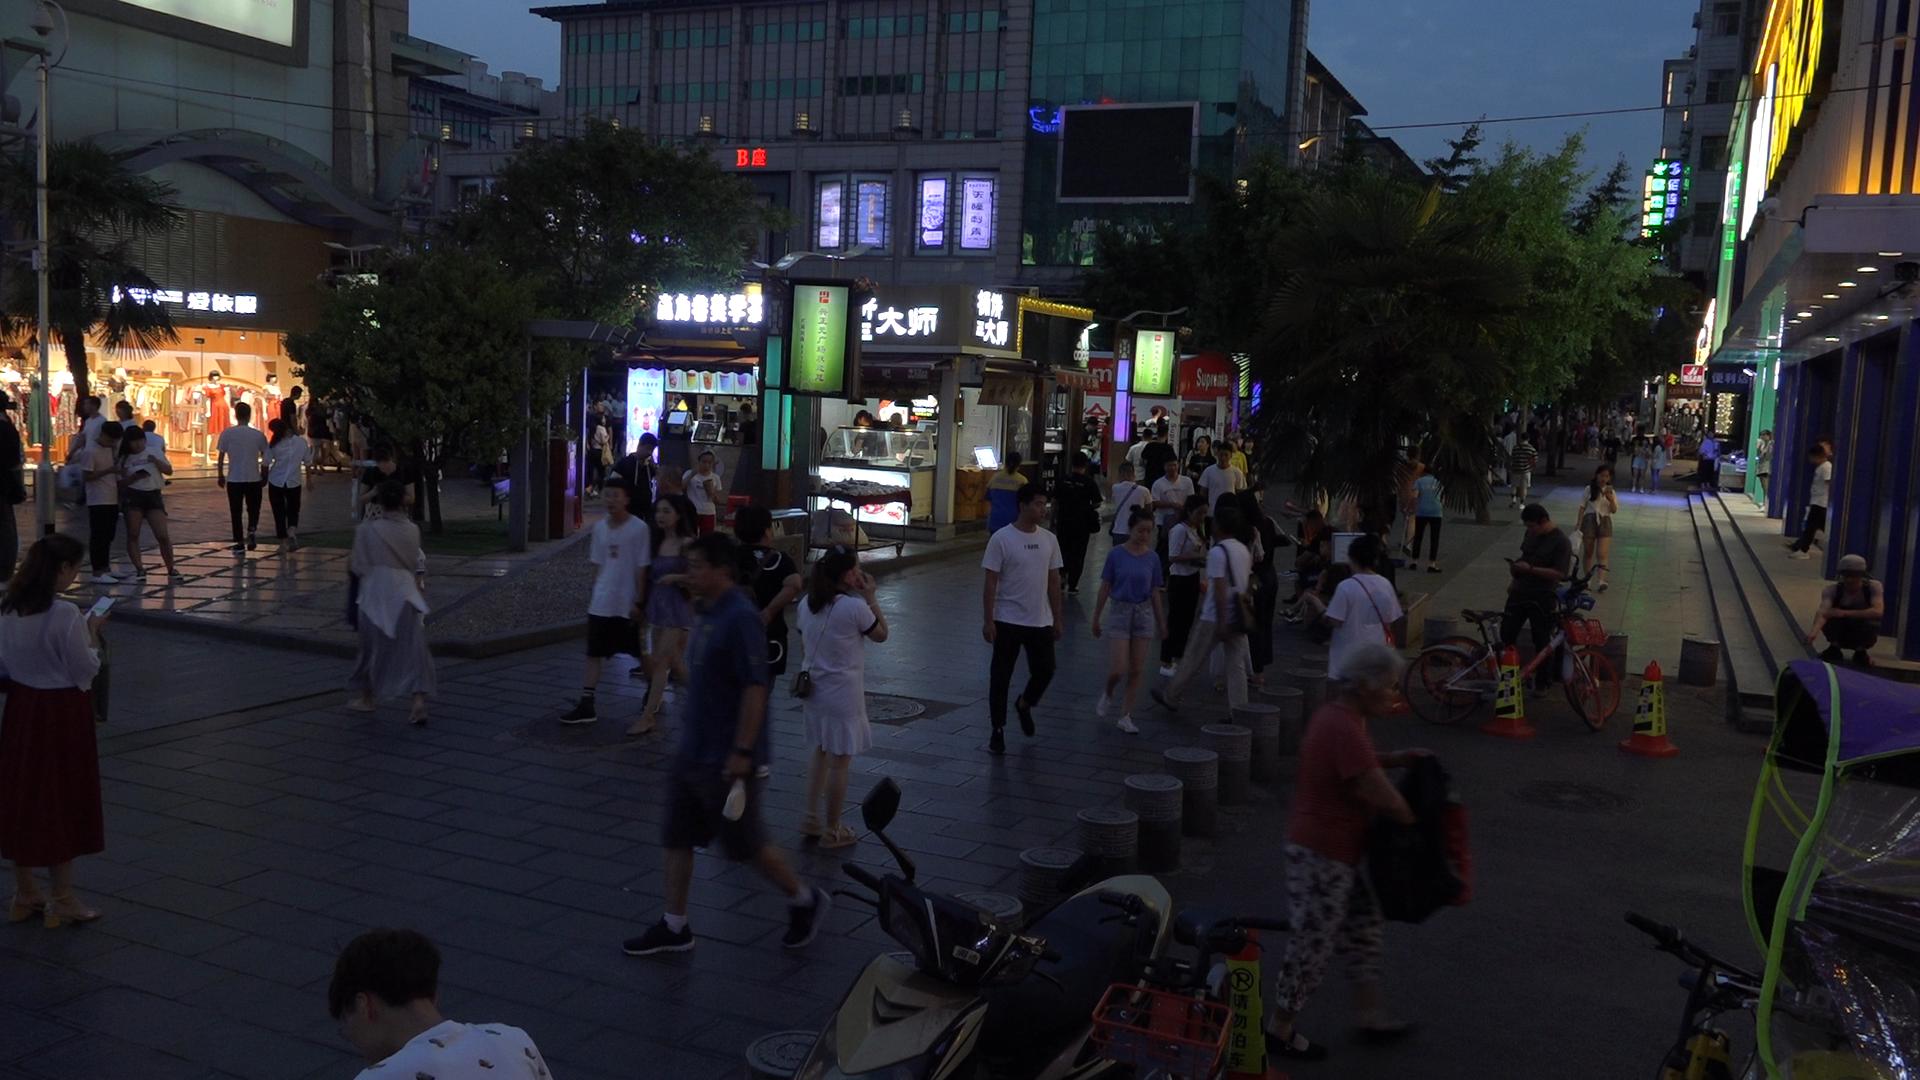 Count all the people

99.